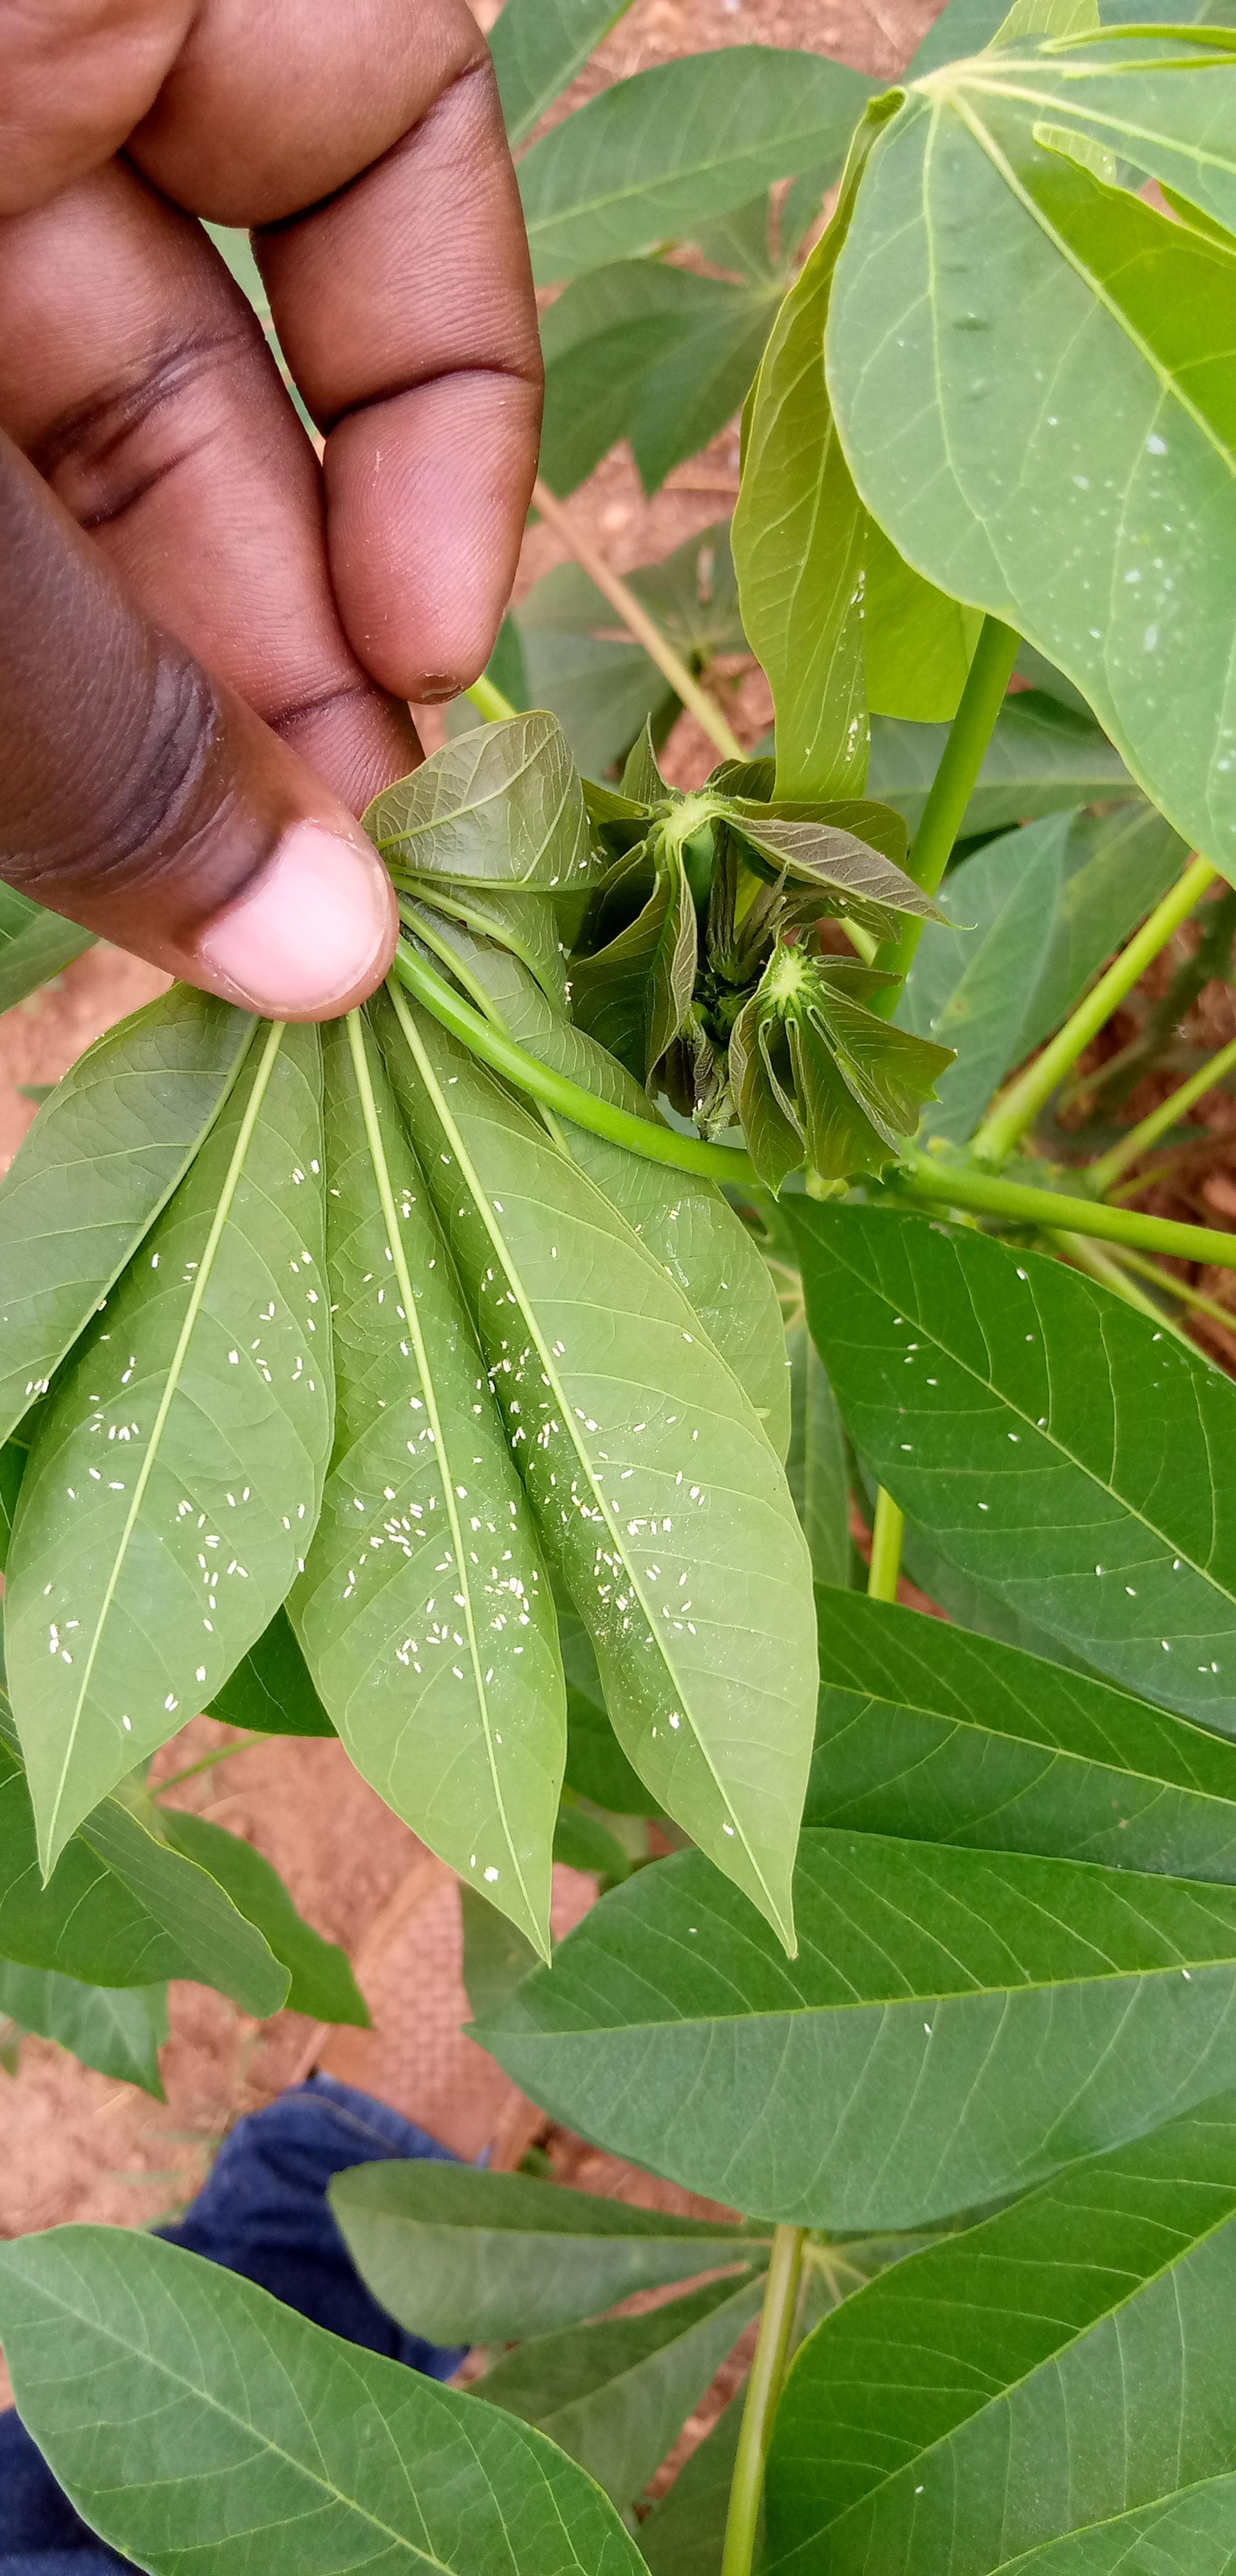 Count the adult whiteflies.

274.